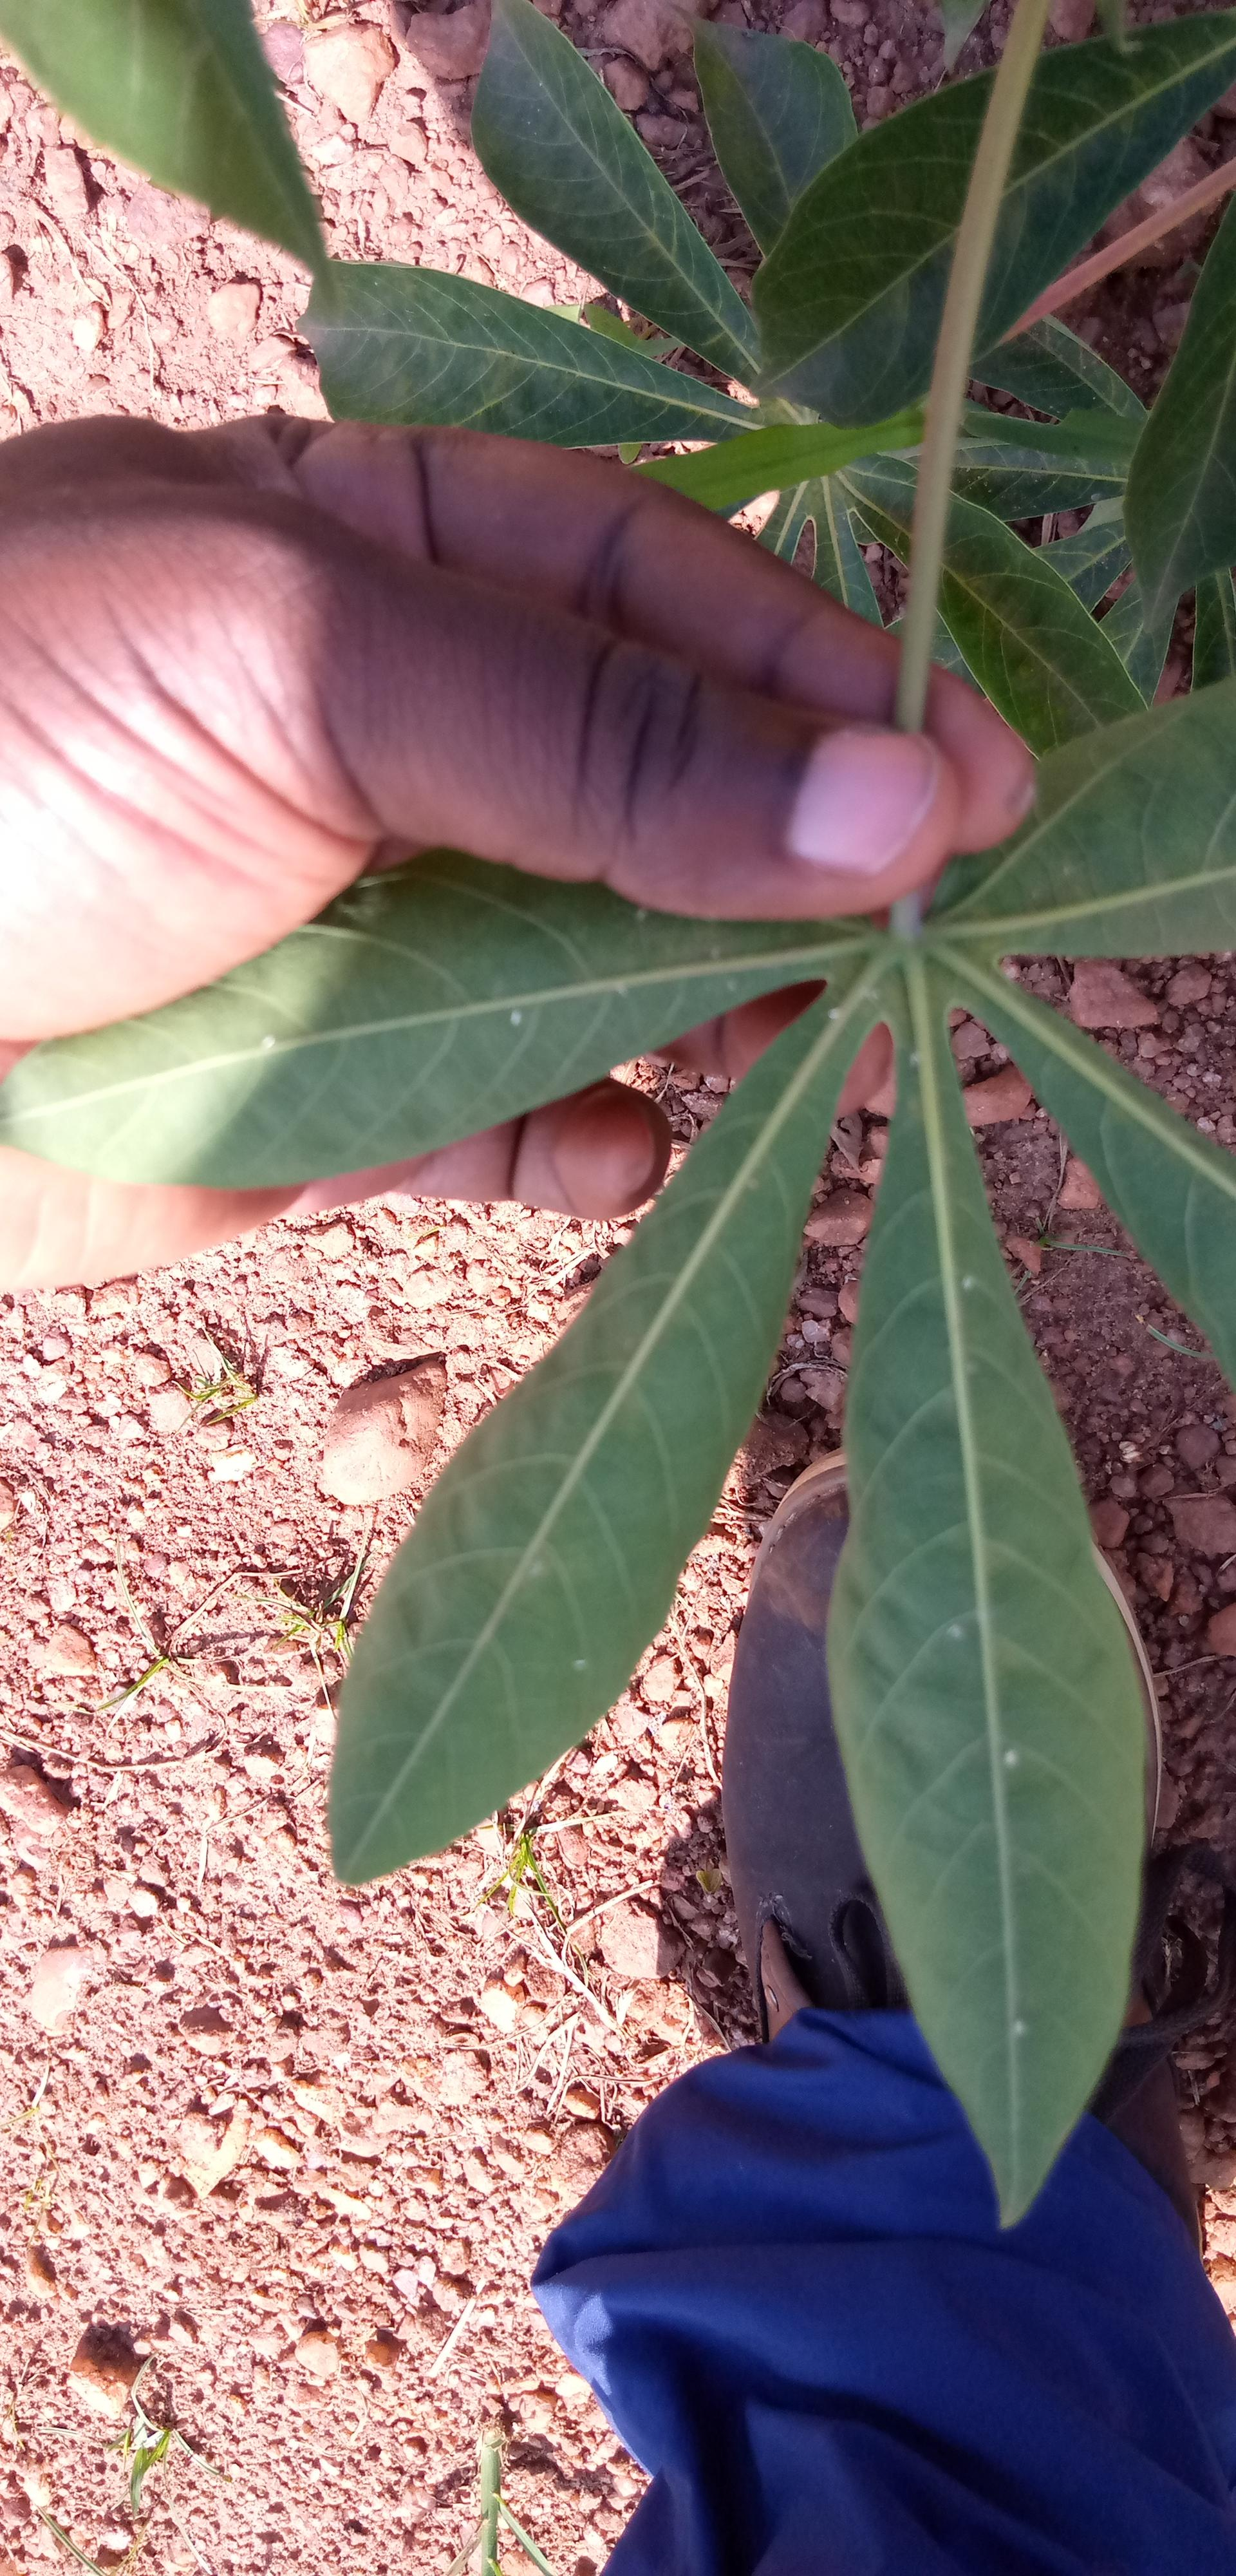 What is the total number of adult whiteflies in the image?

13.